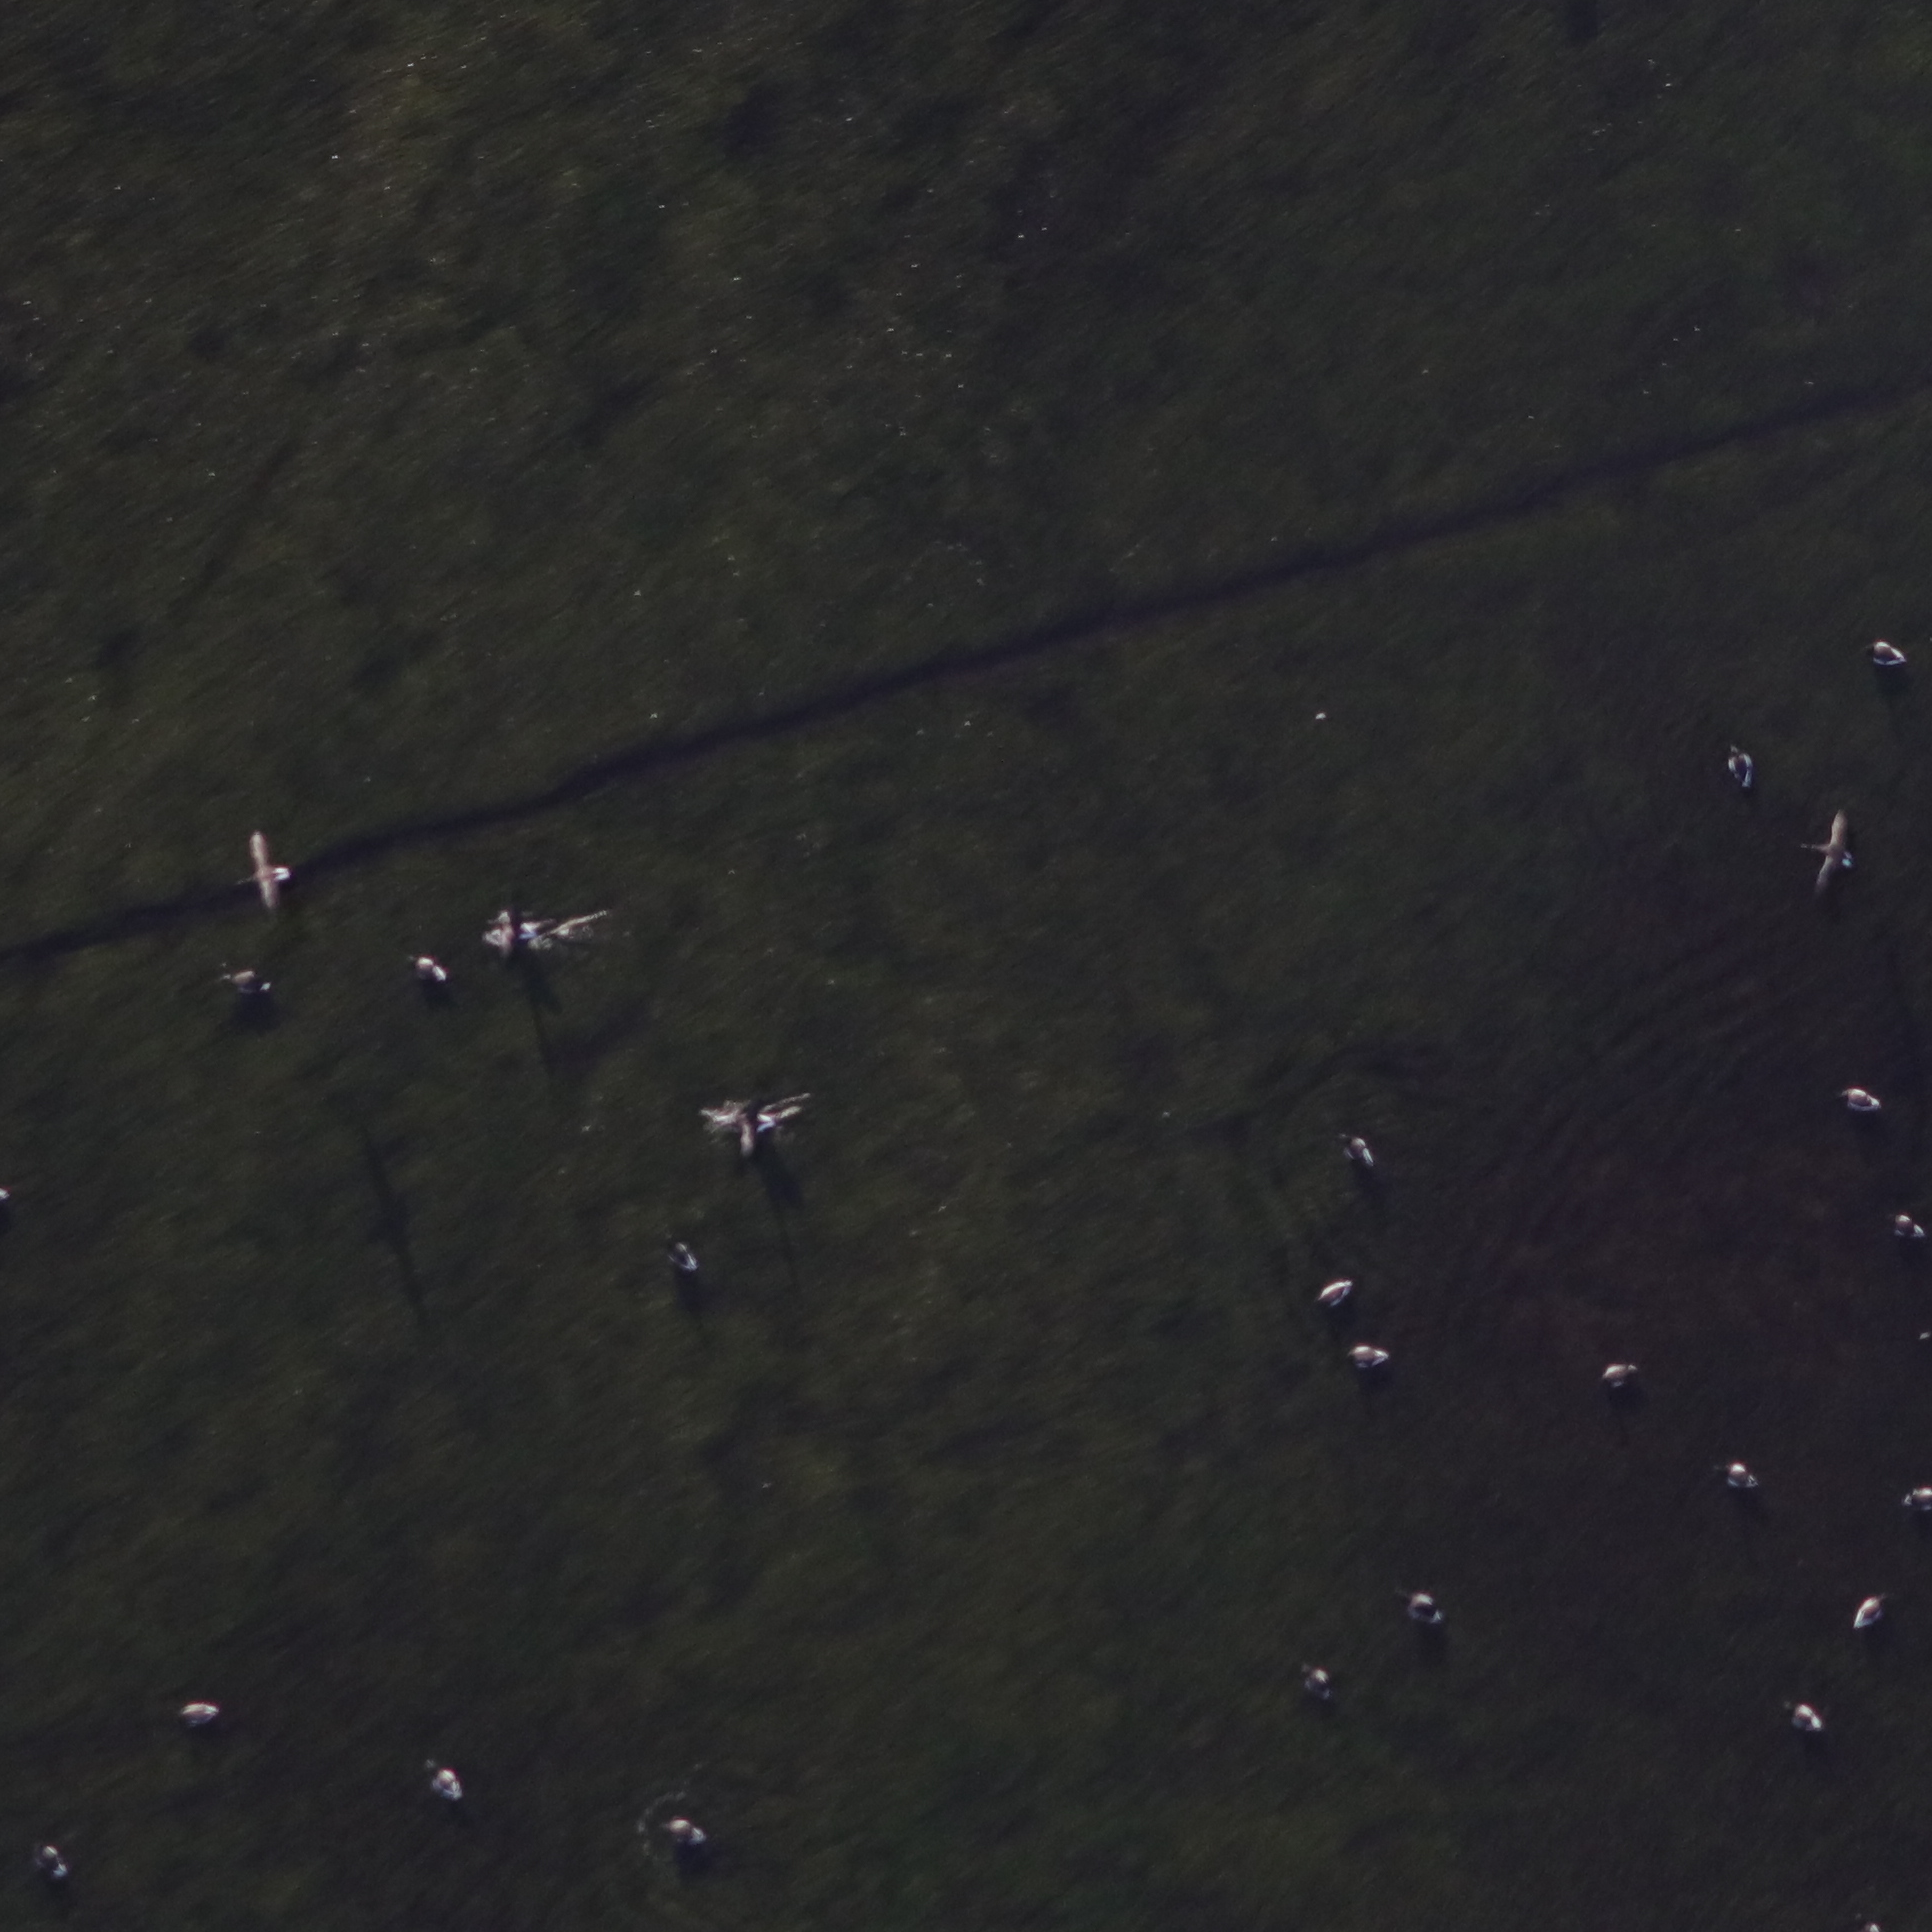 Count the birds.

25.